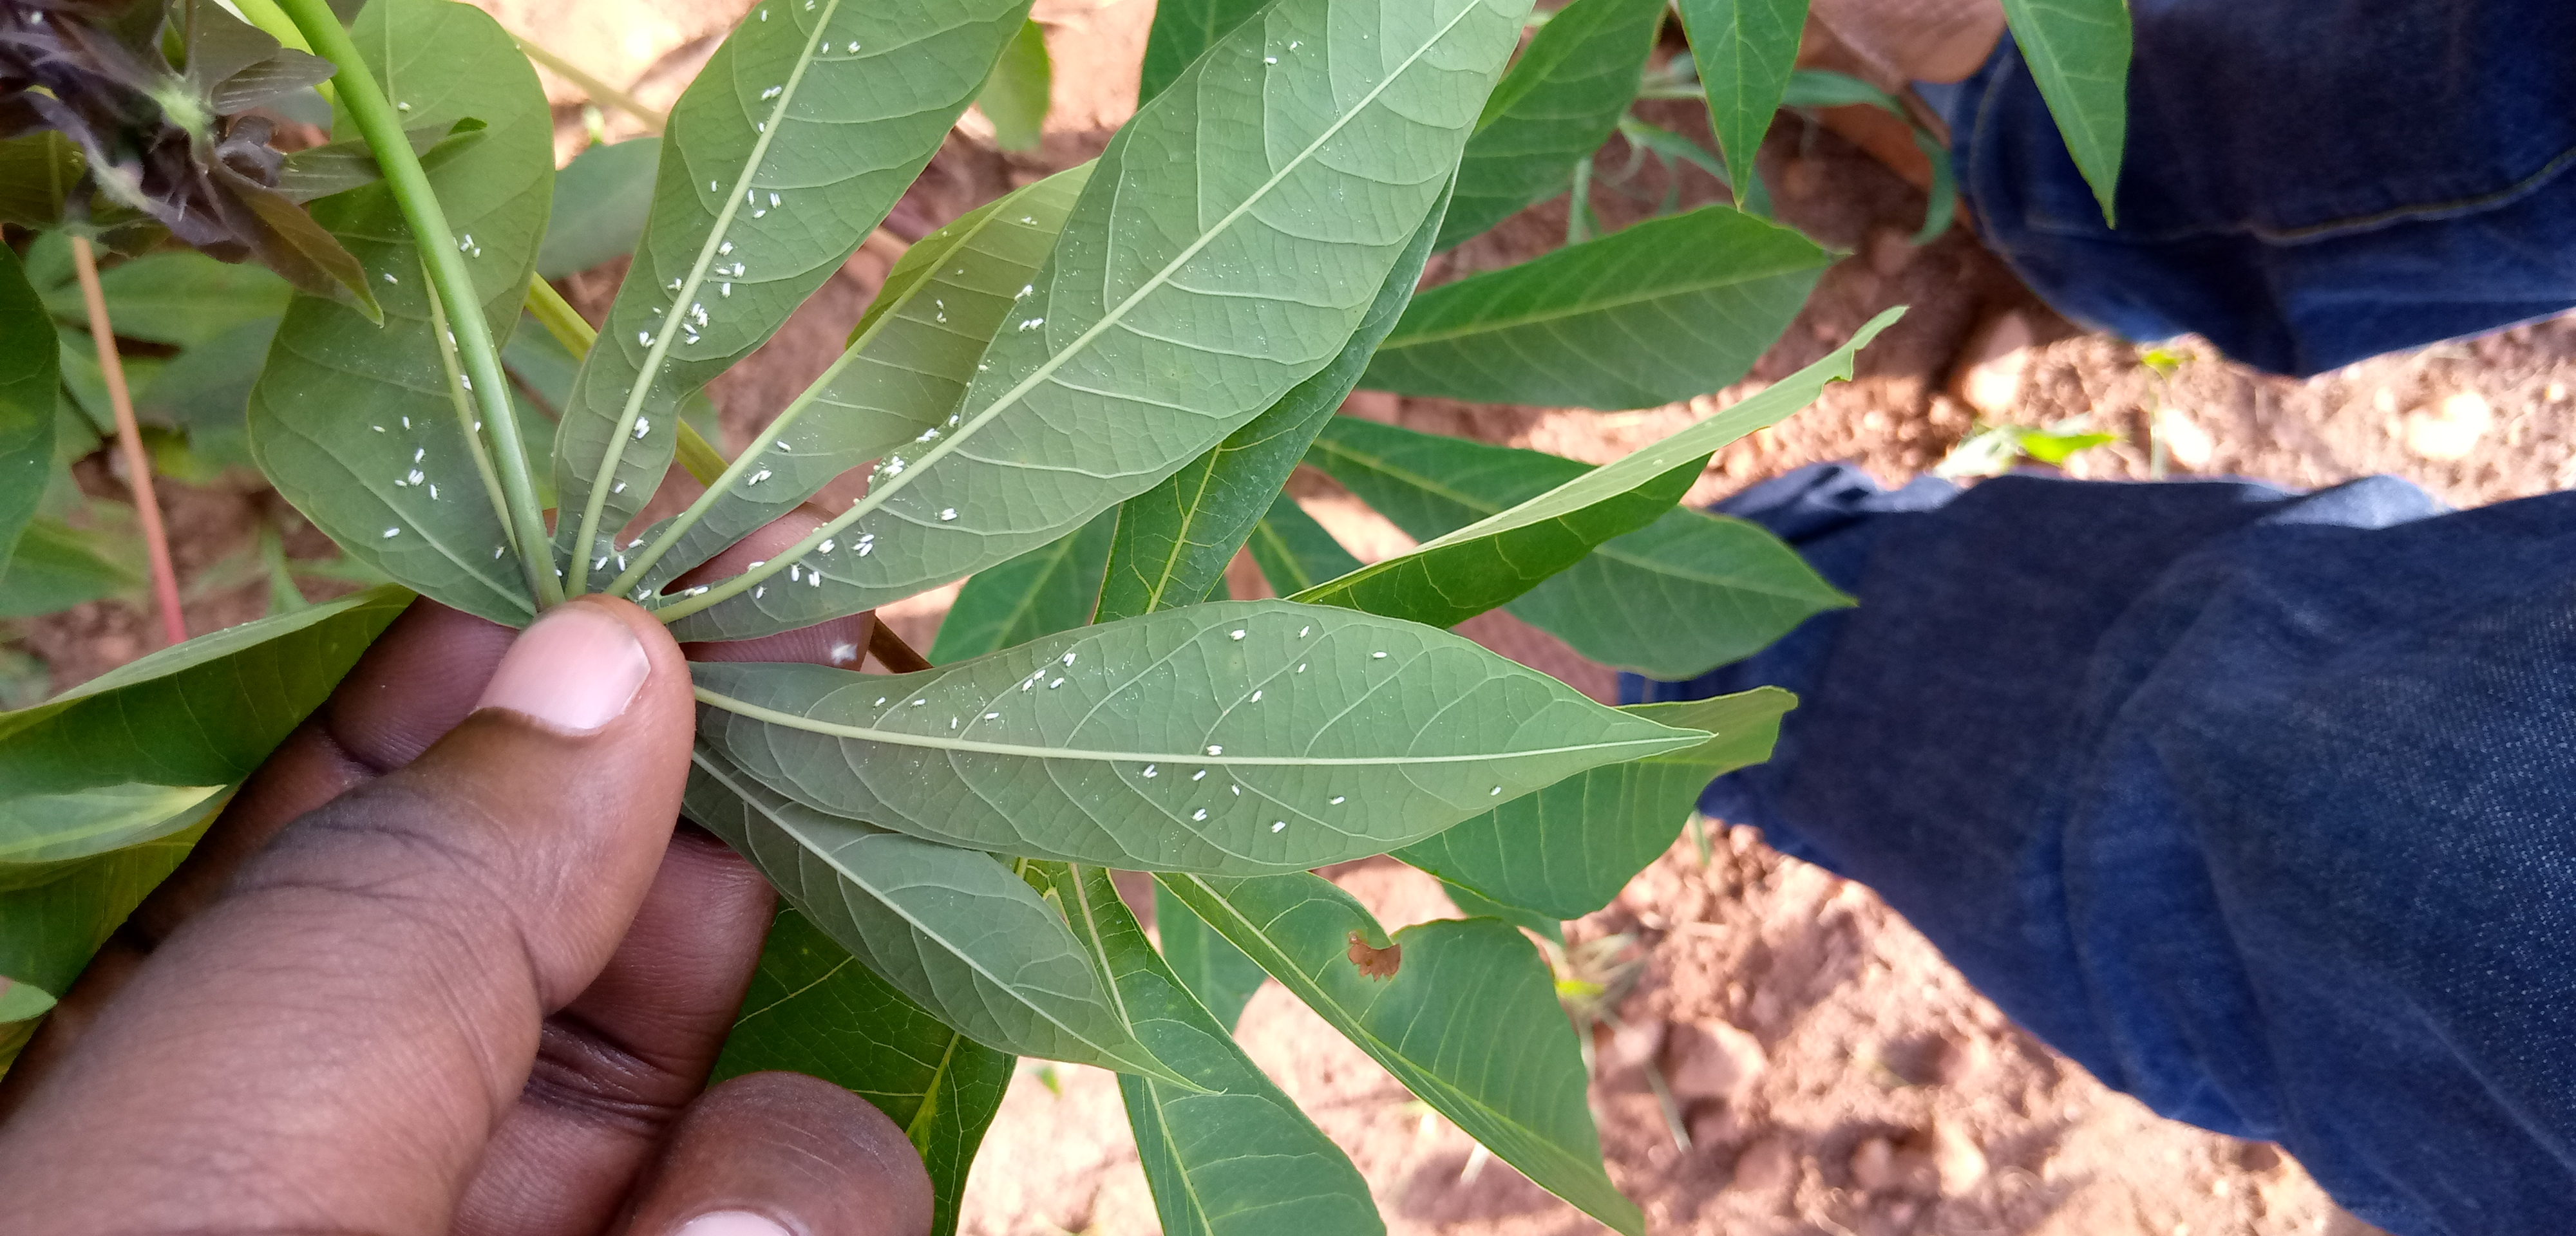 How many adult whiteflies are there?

119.